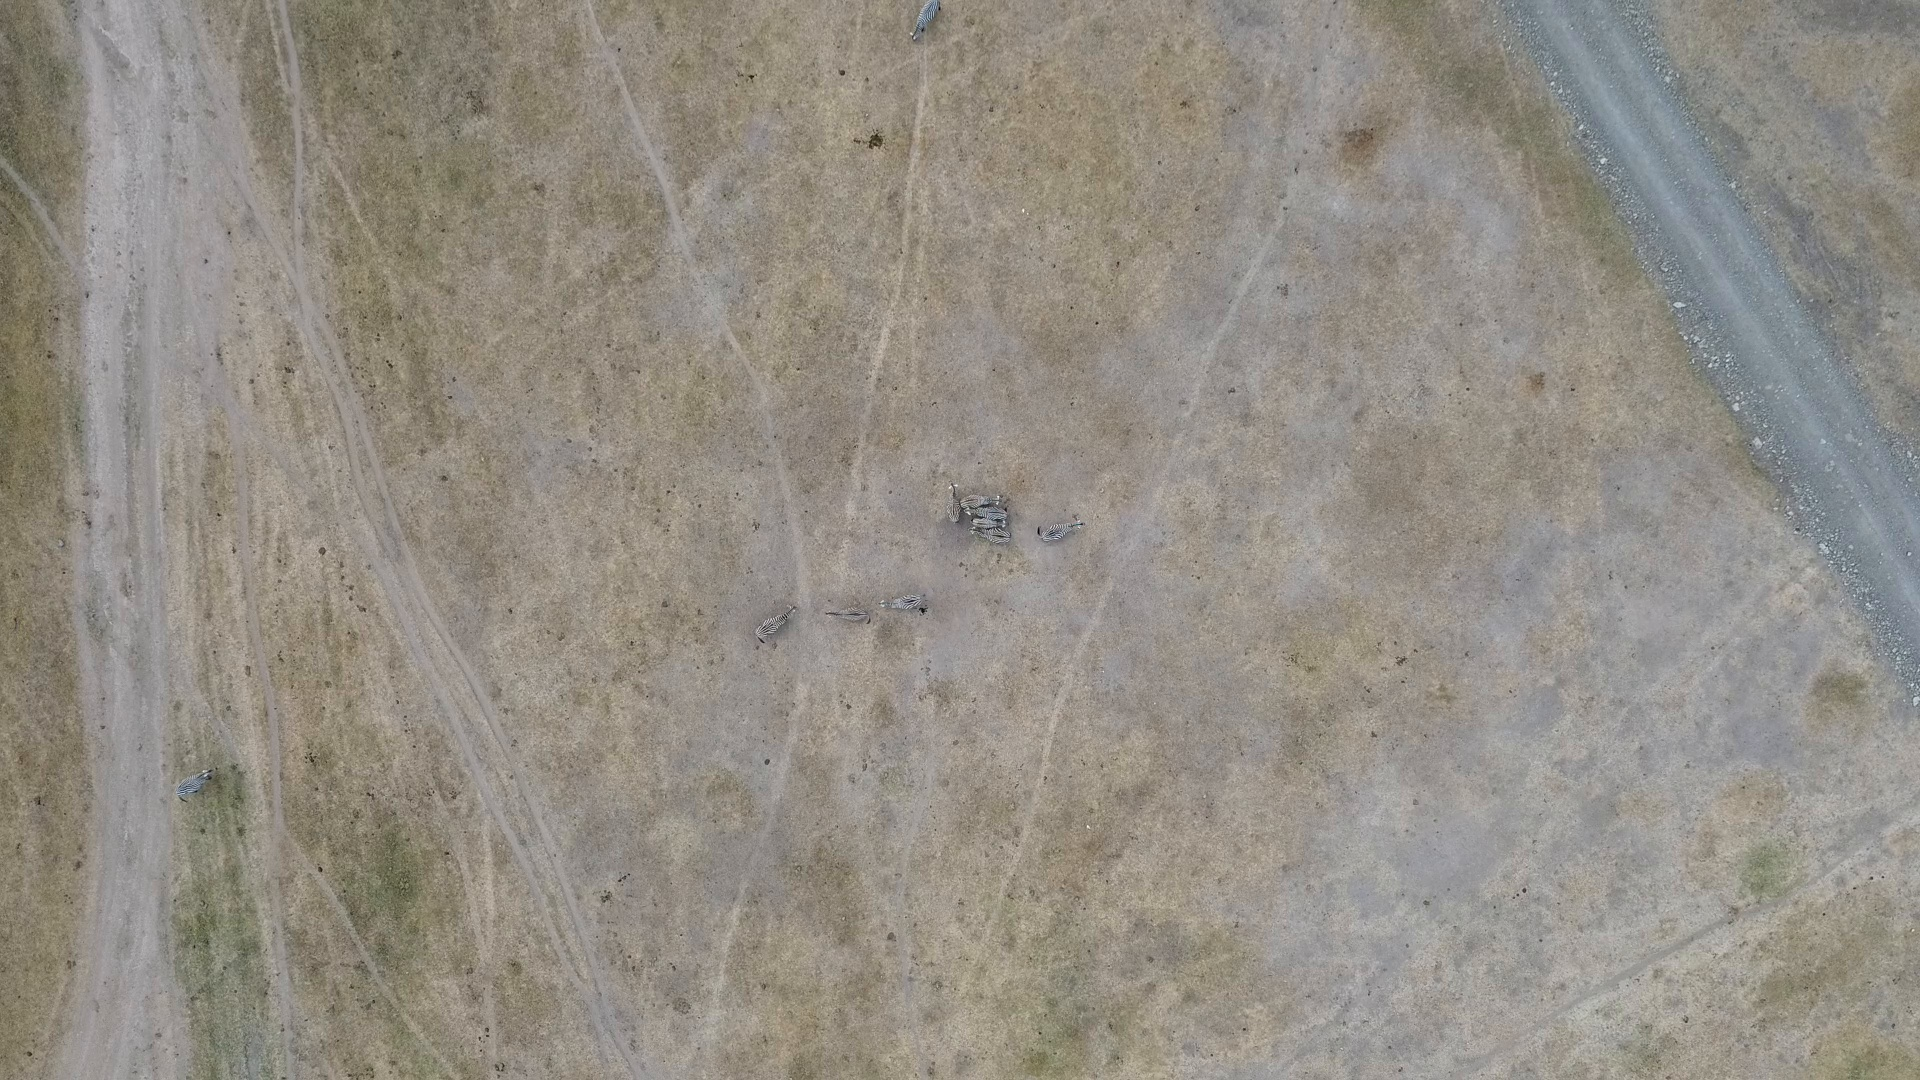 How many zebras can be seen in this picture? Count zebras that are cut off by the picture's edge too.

11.